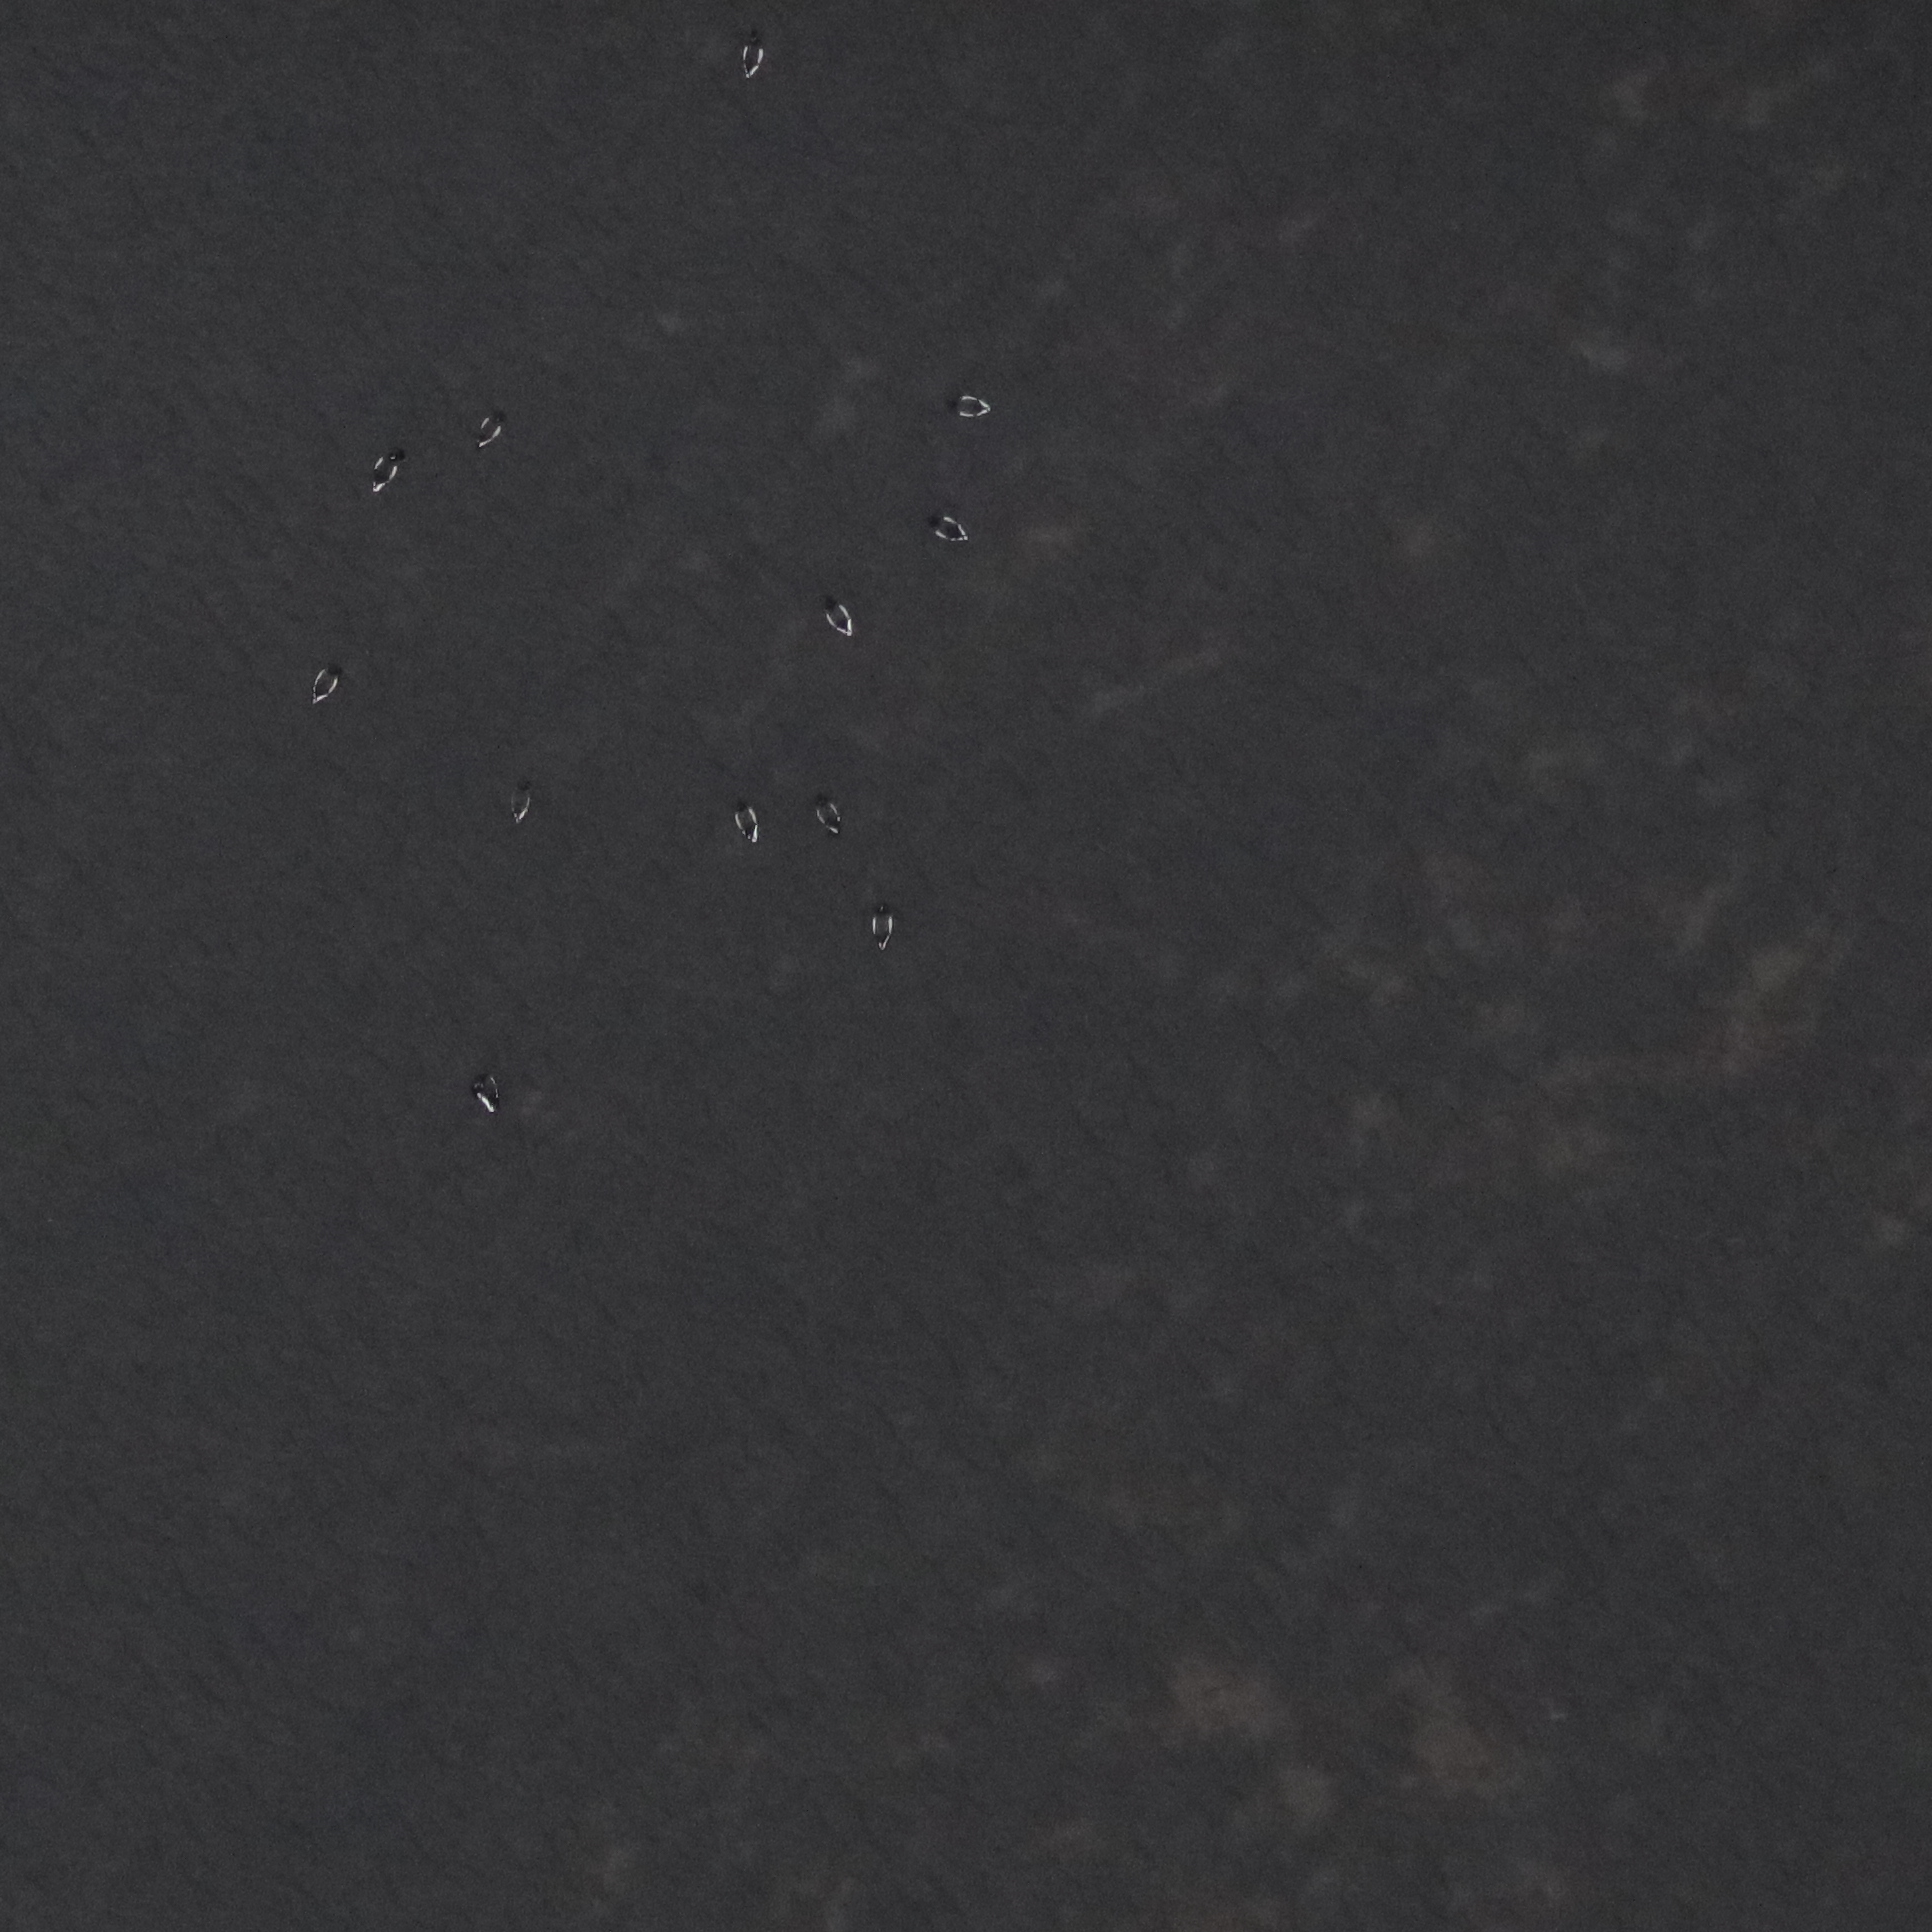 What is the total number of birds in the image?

12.